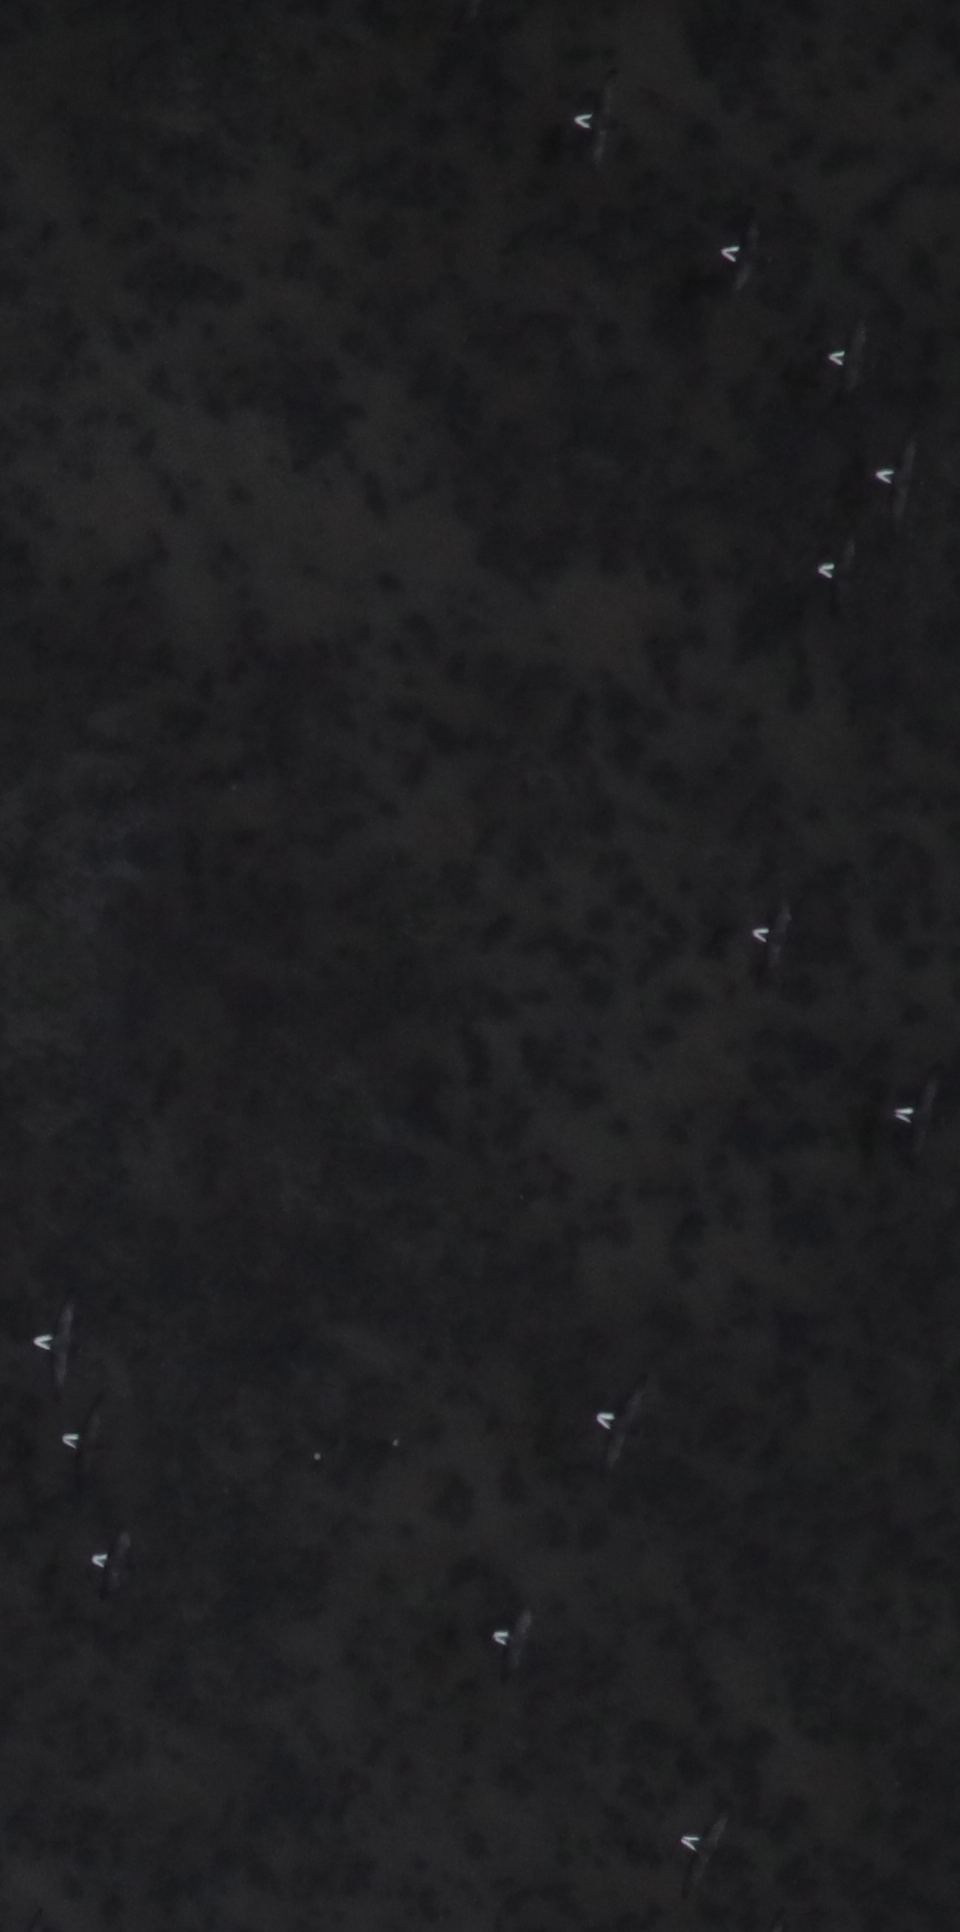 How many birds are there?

13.